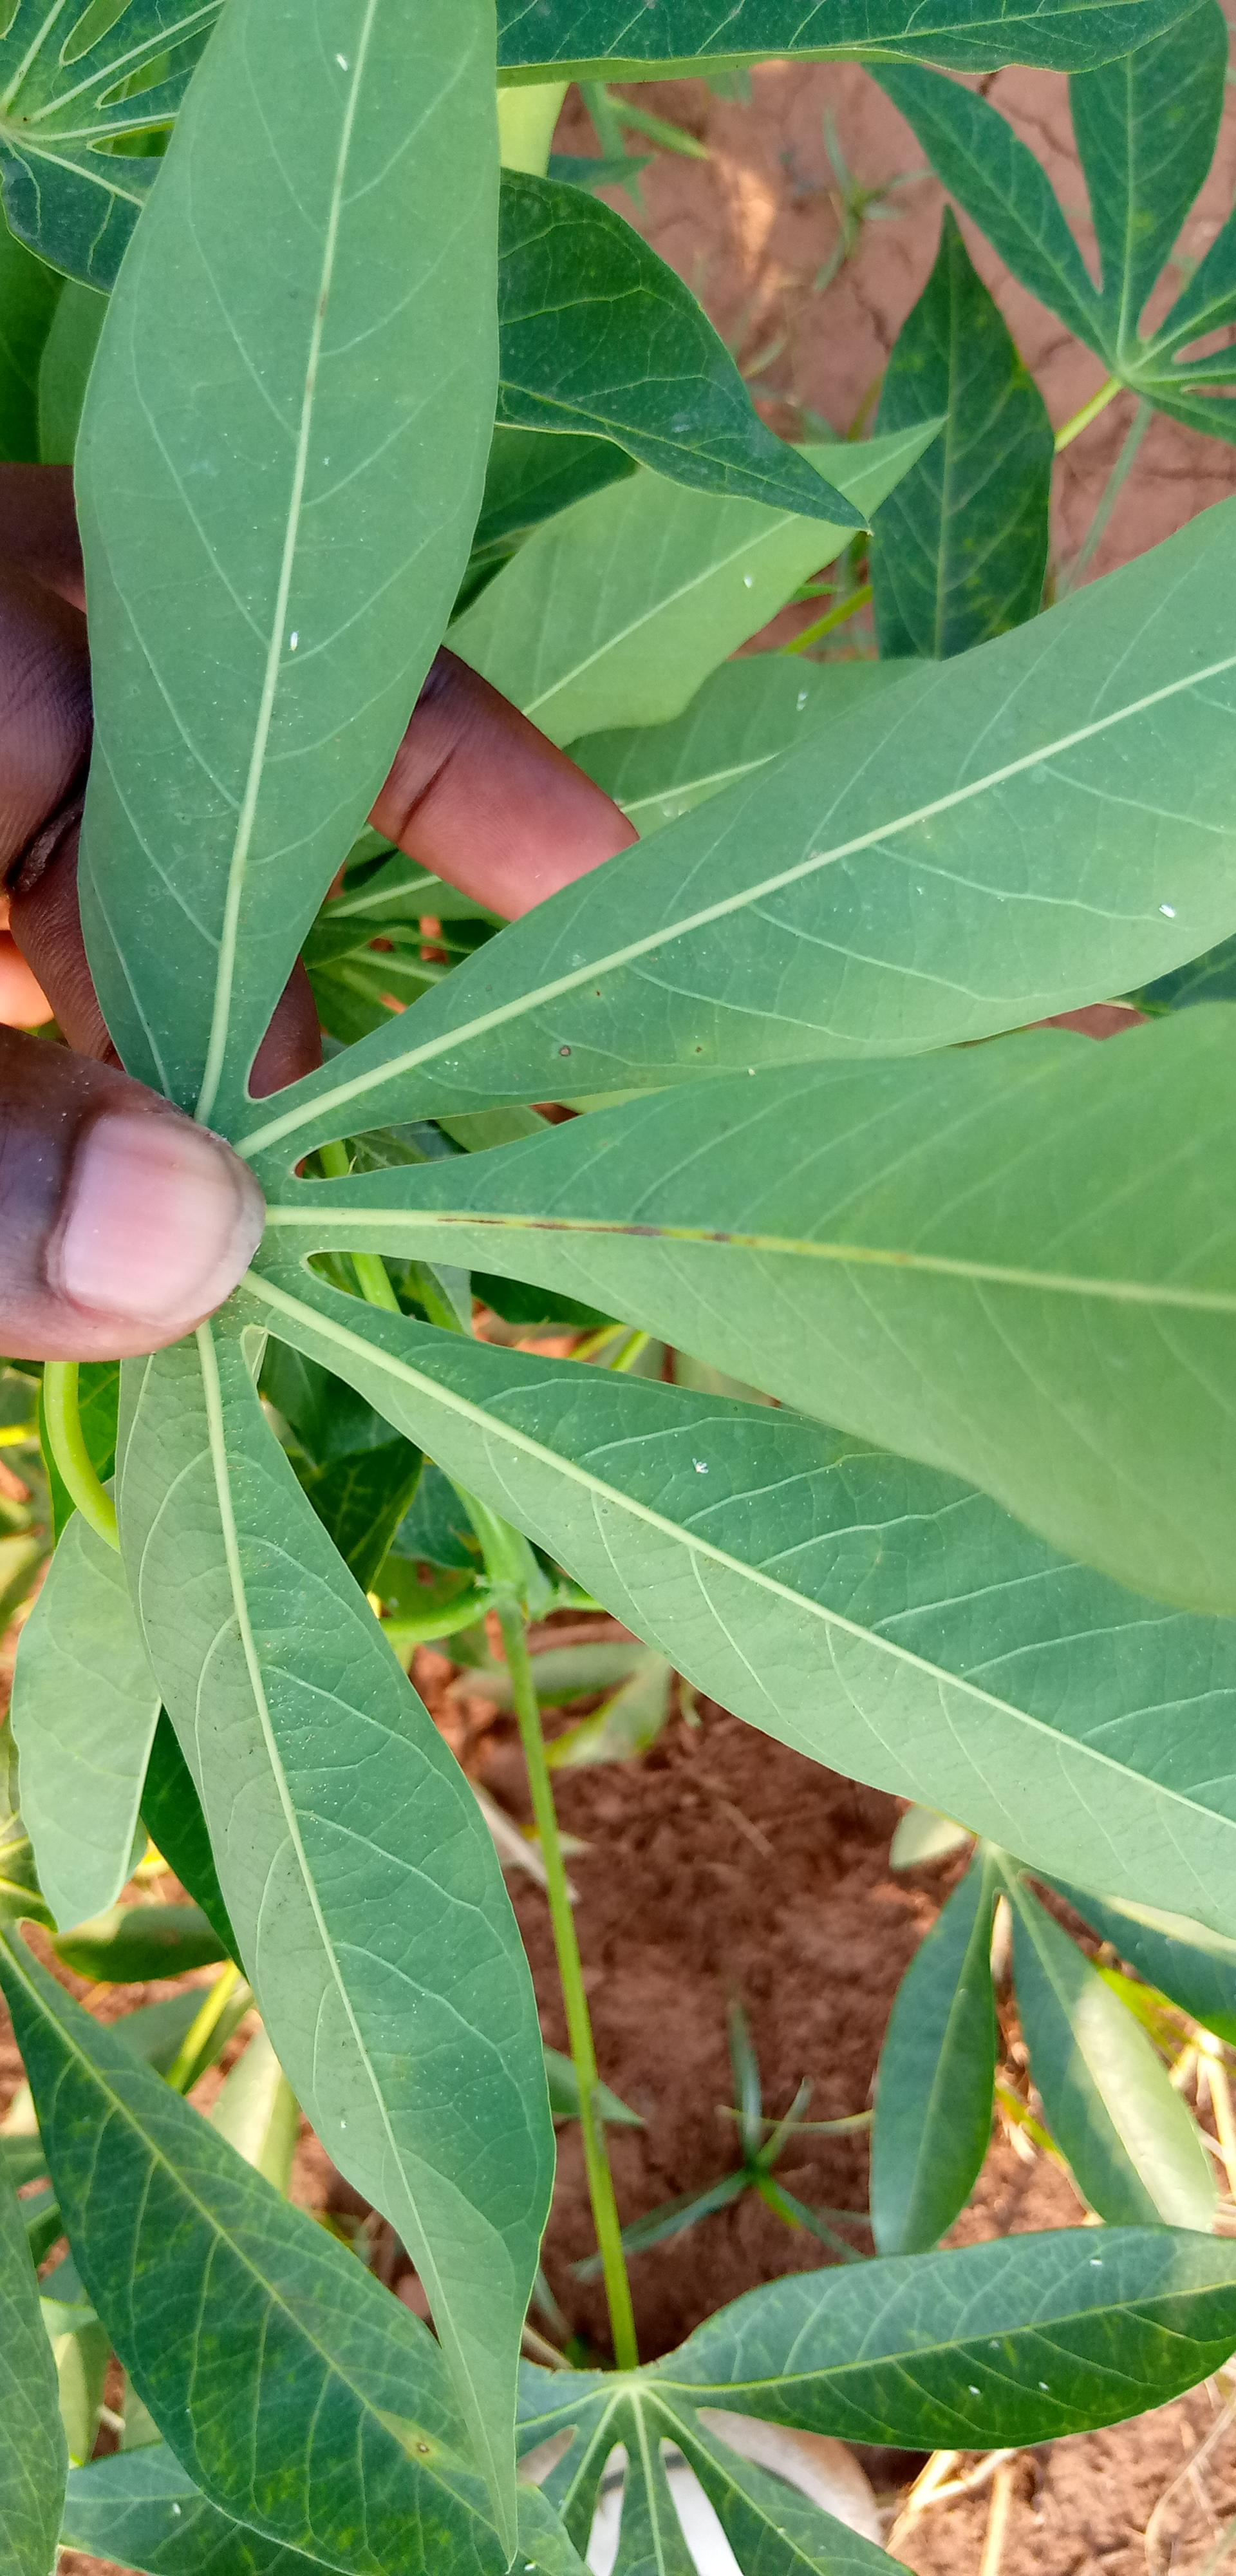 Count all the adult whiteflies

8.